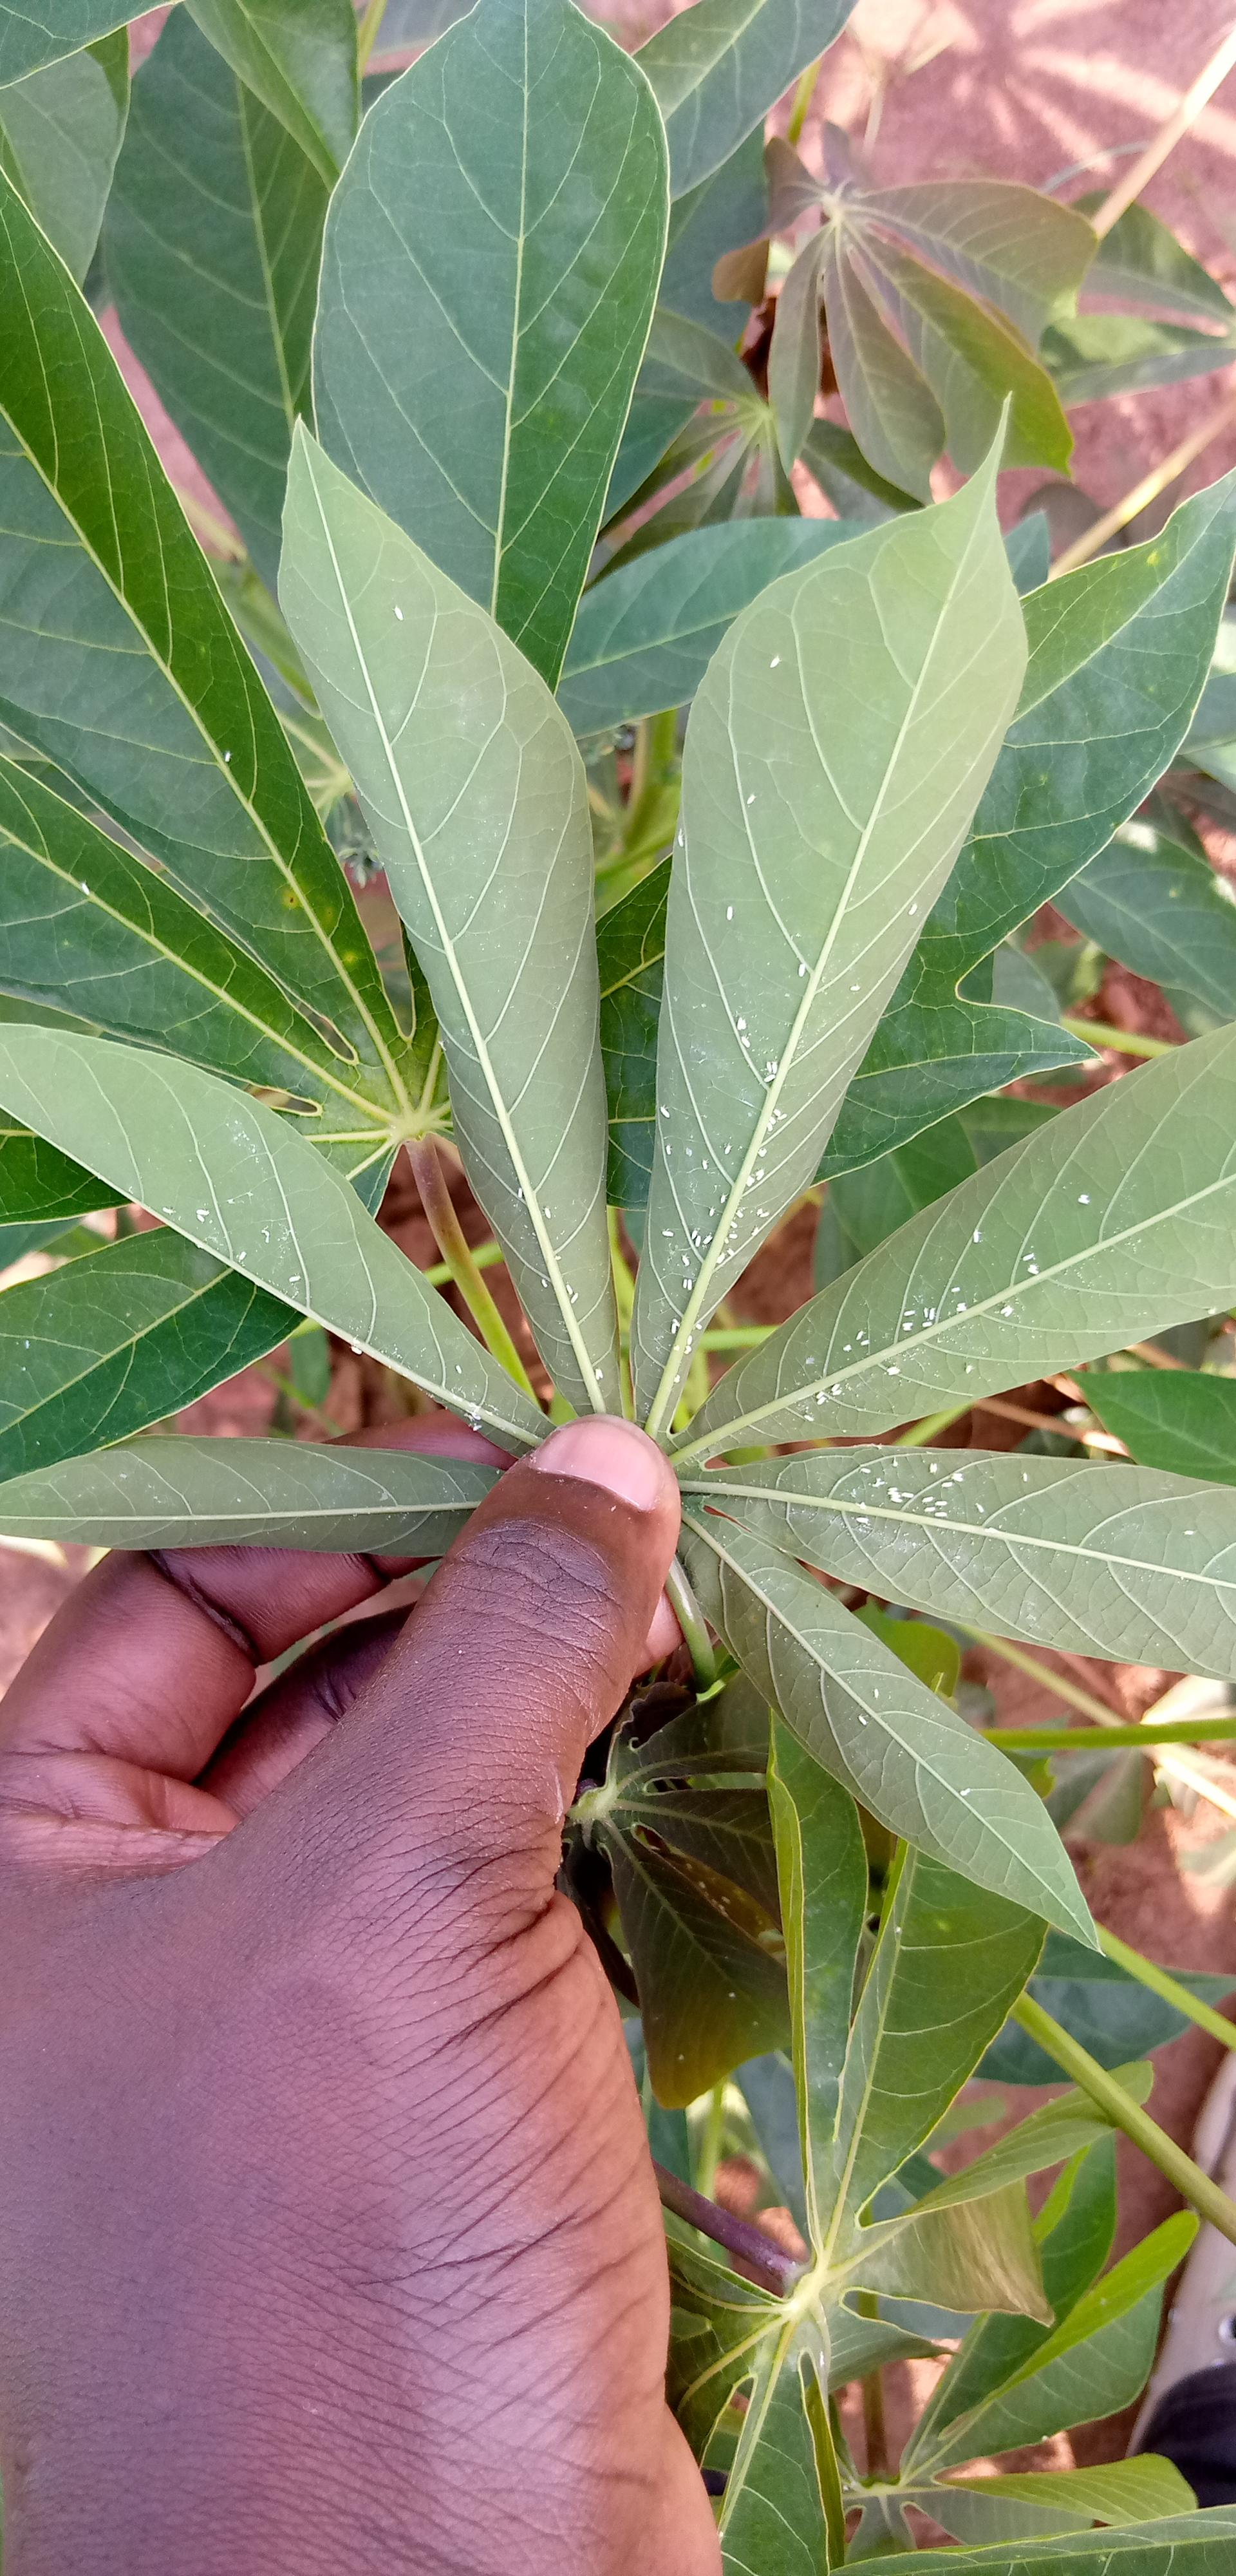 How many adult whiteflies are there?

120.